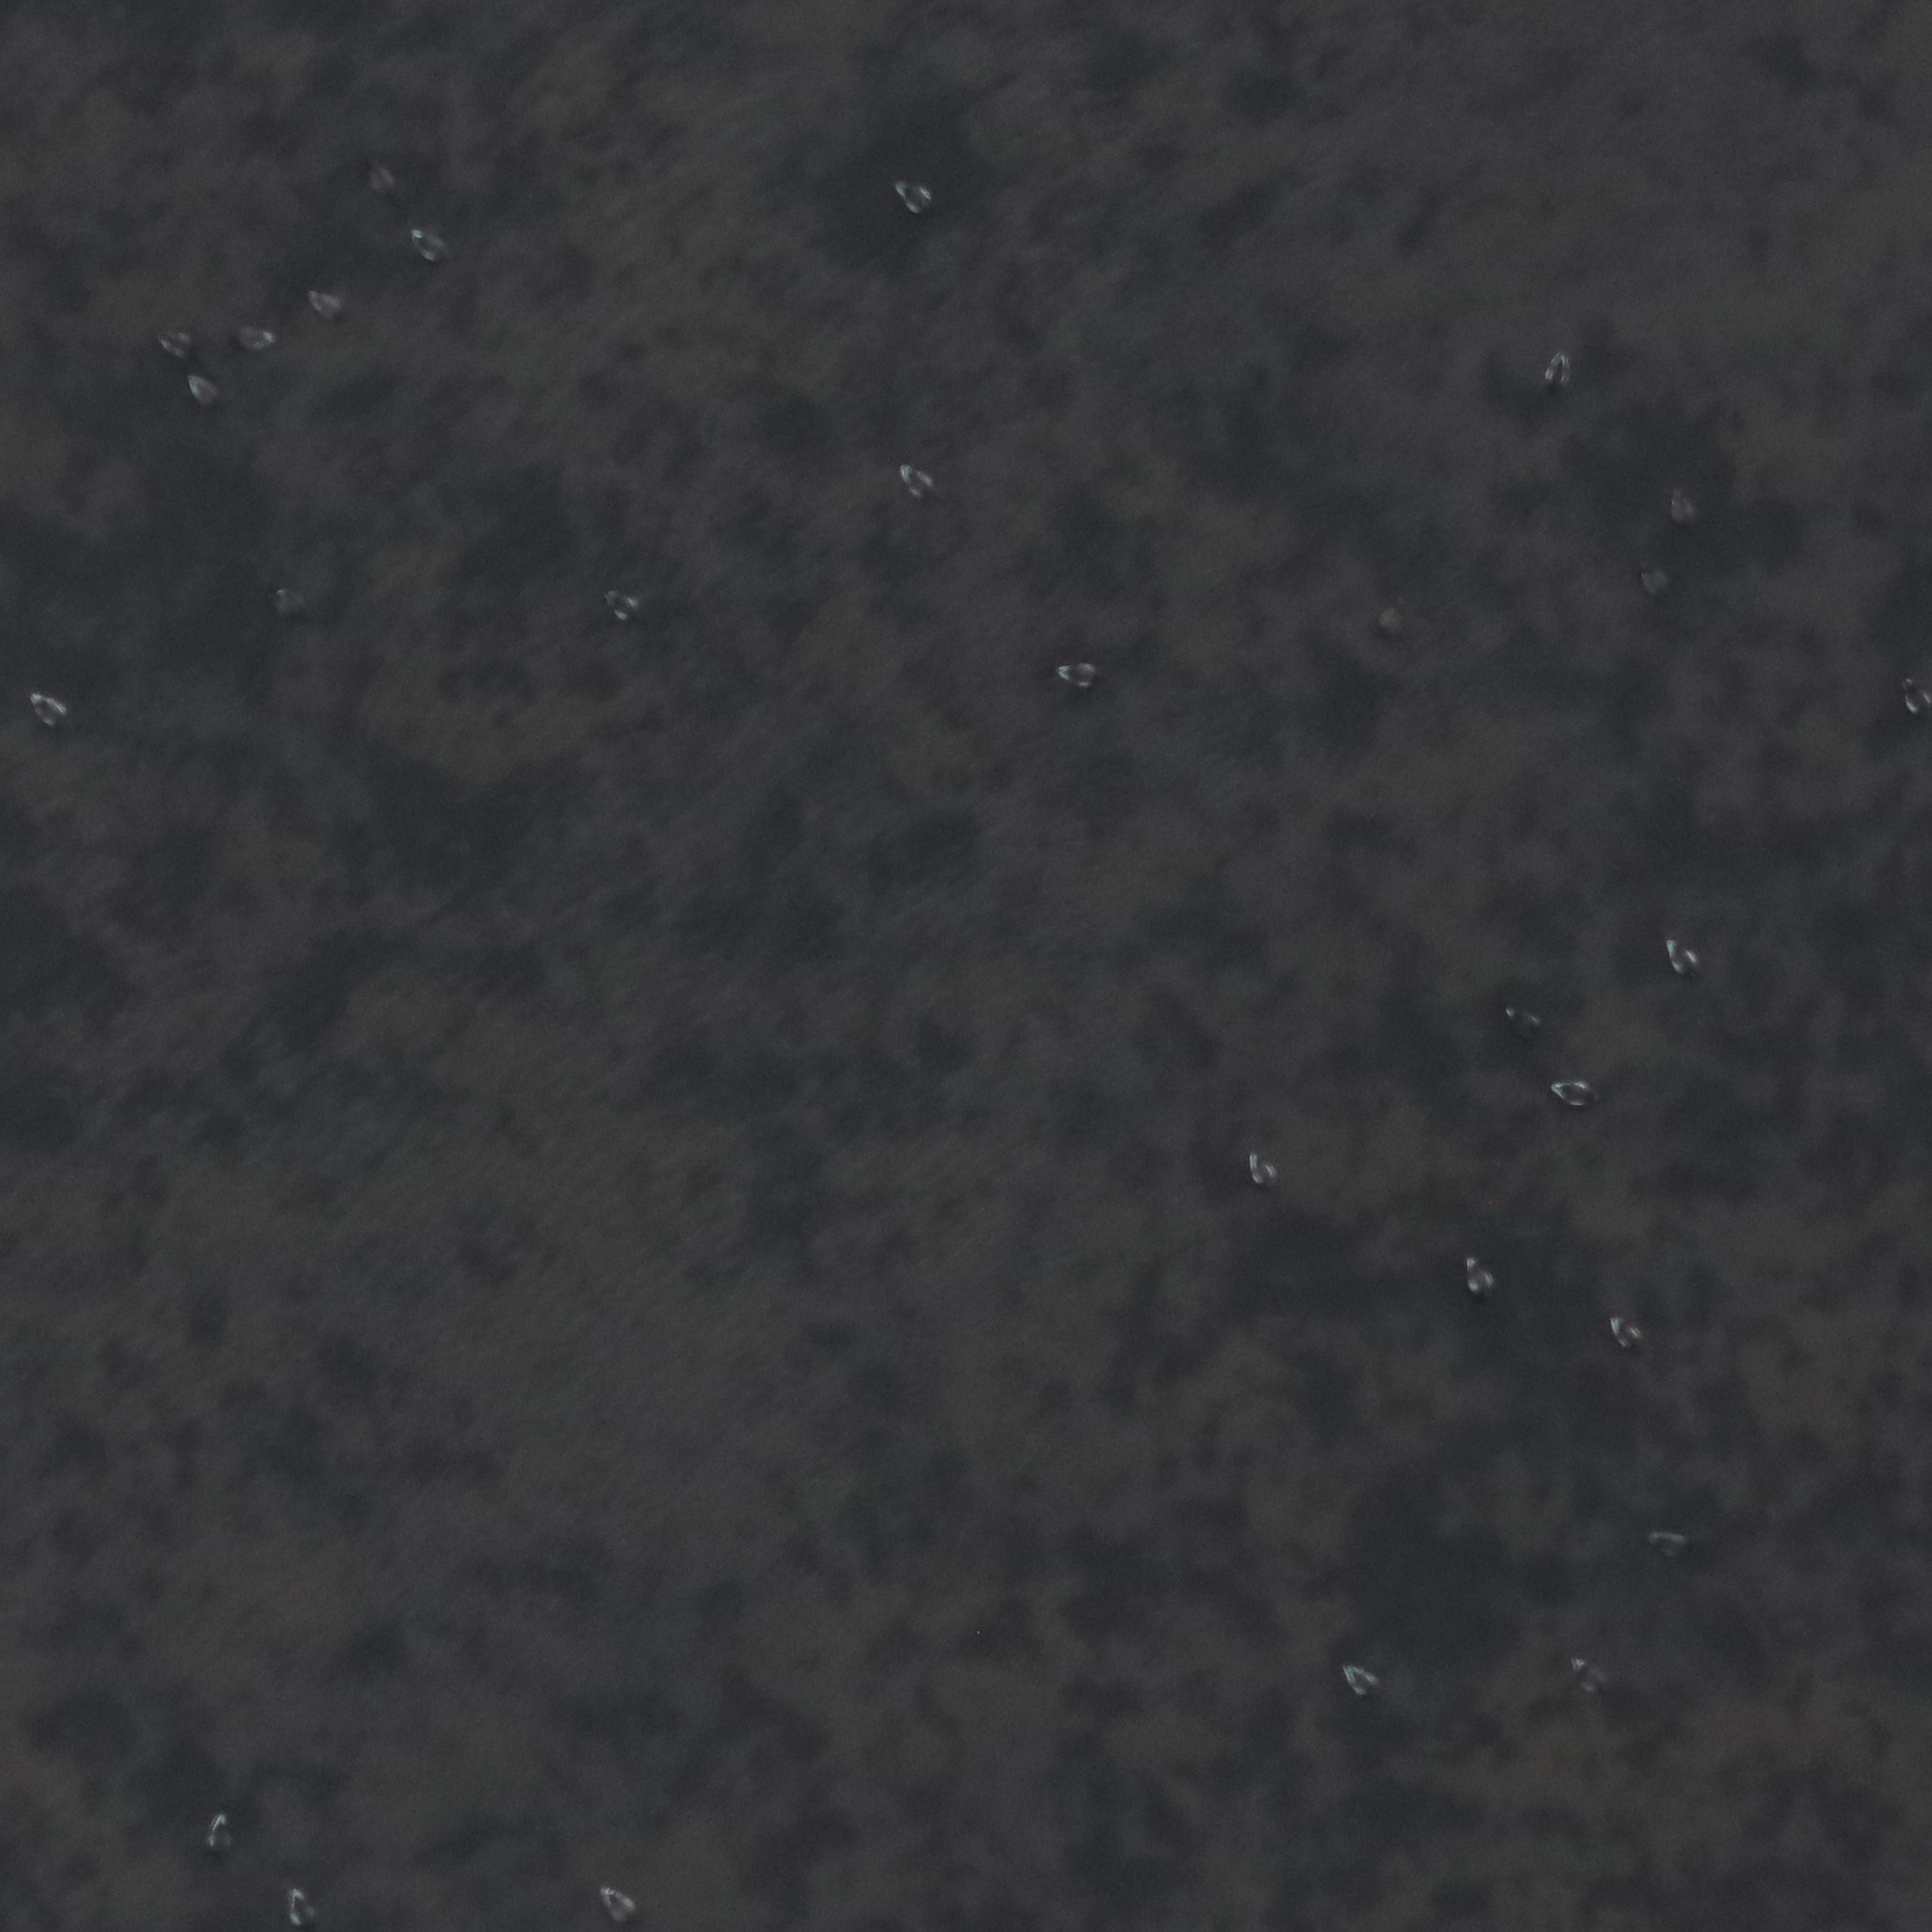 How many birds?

29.